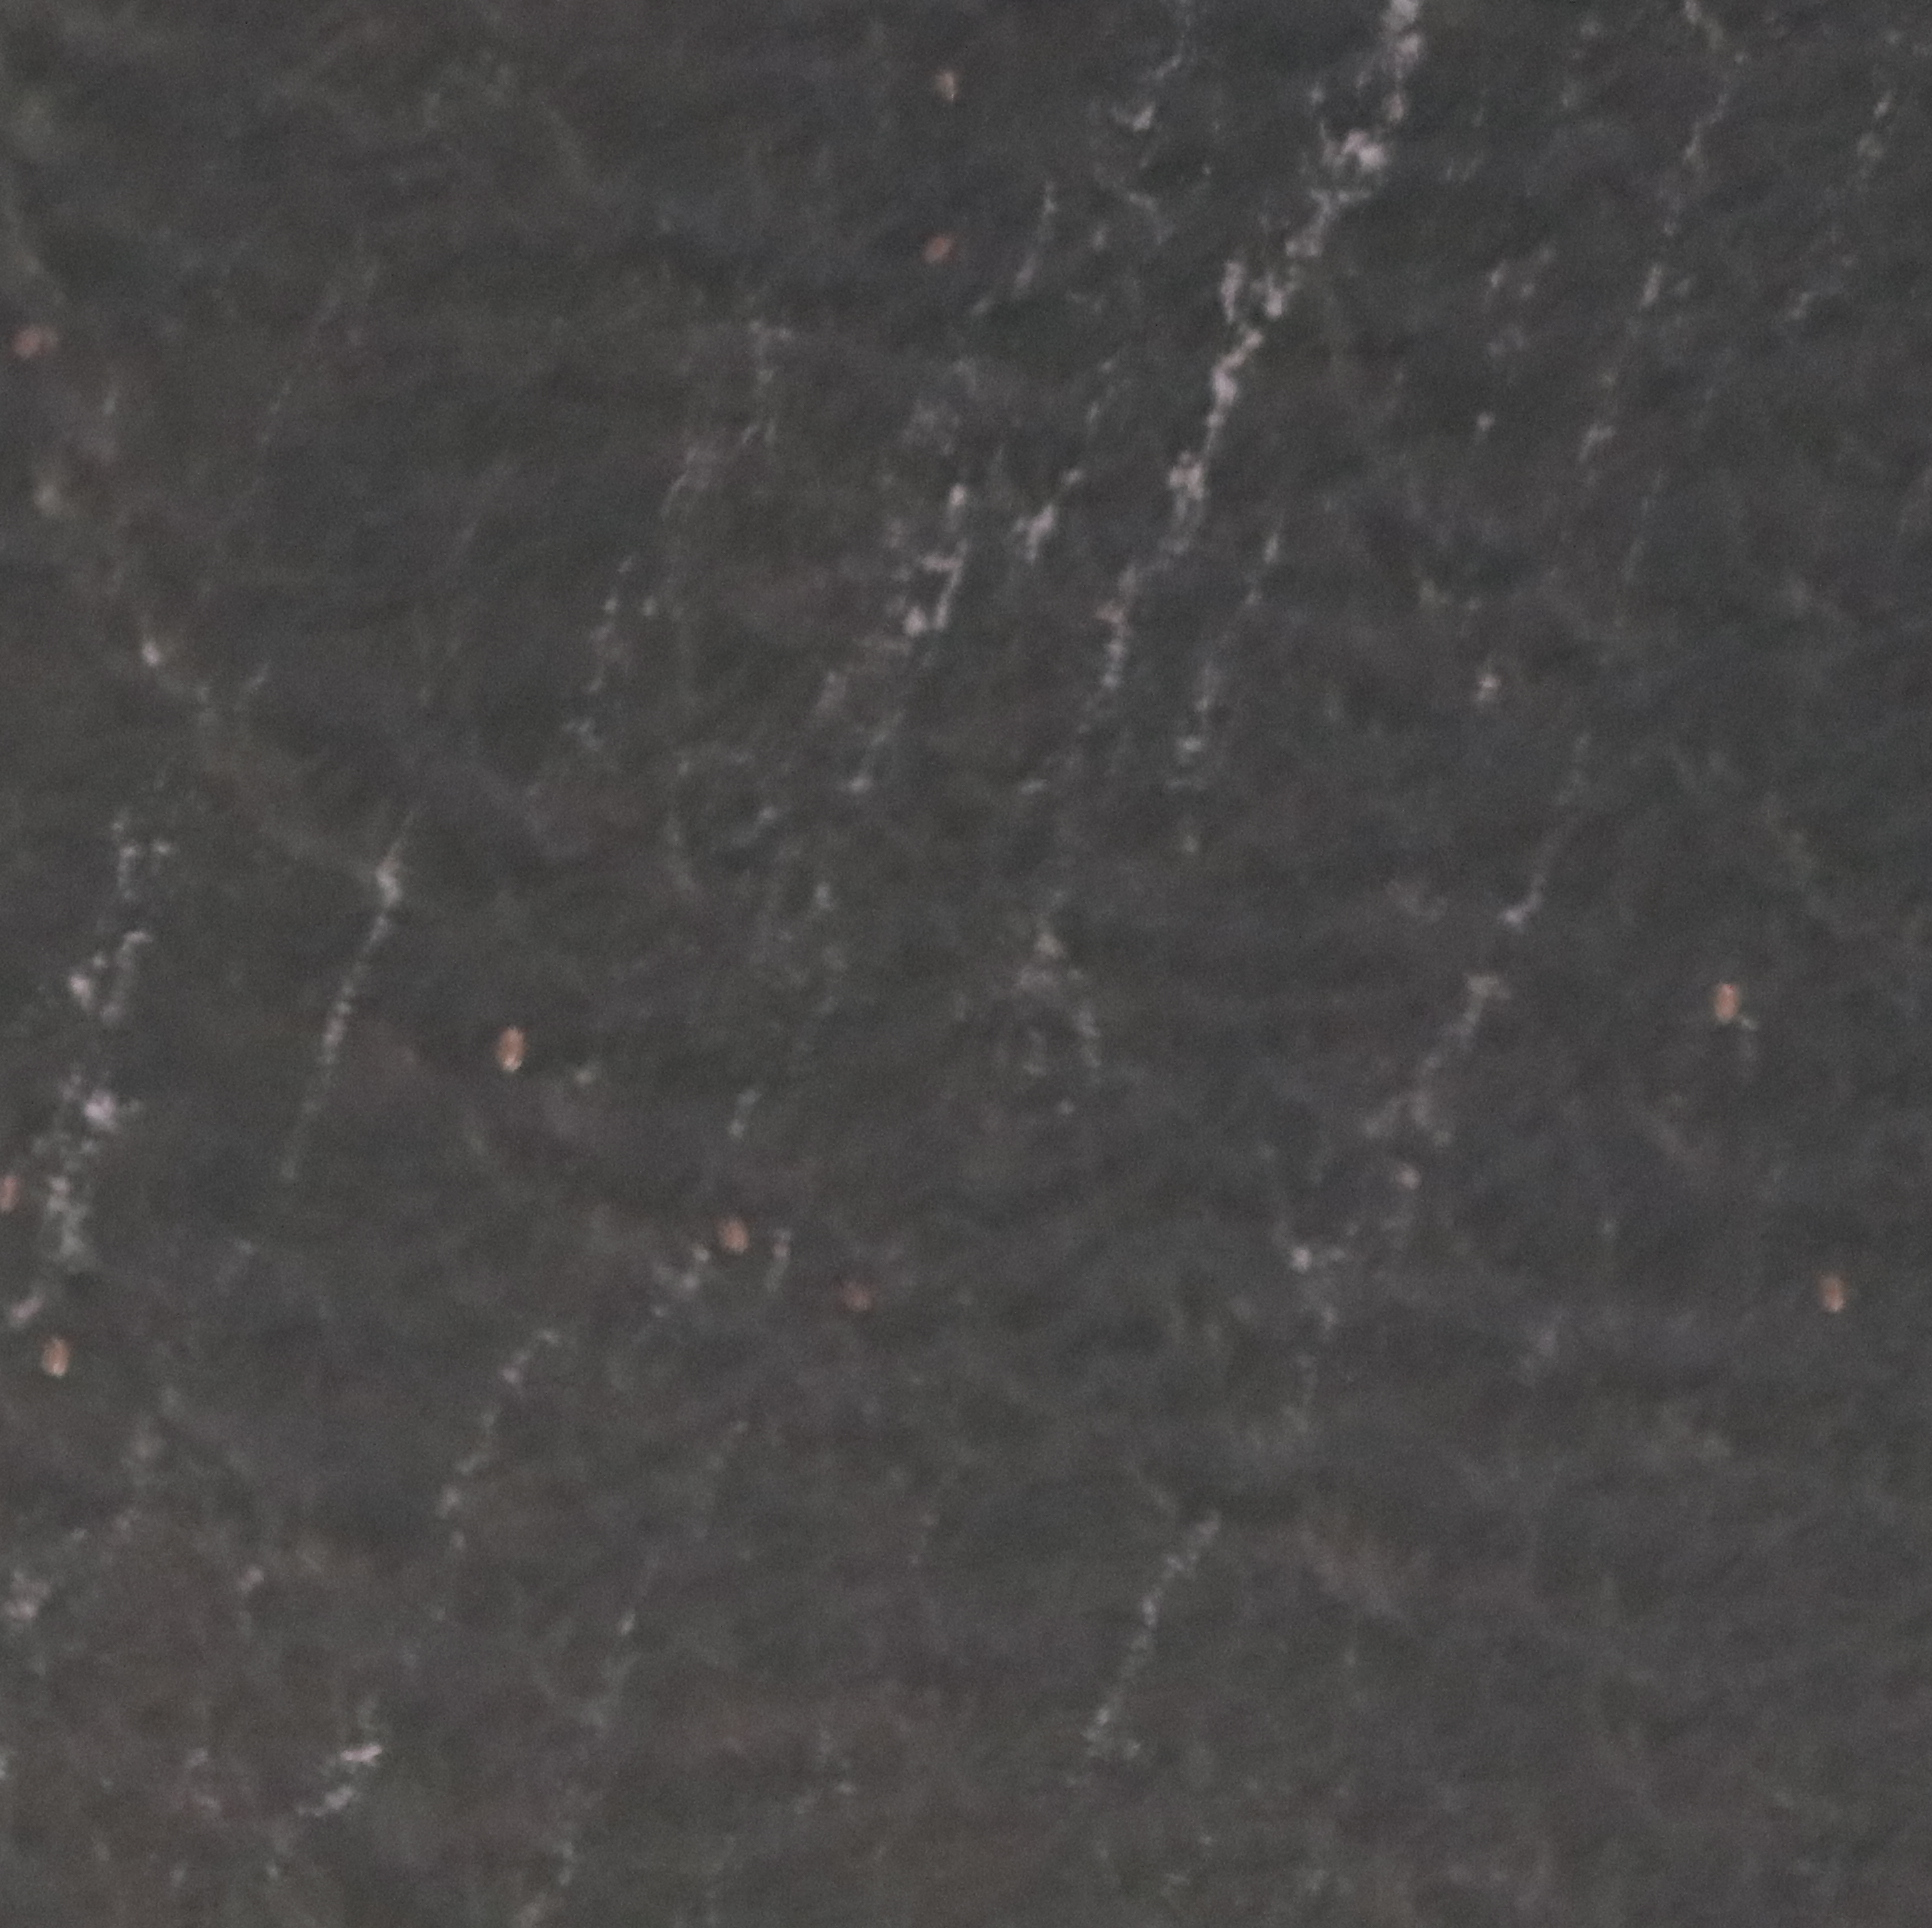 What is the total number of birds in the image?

10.